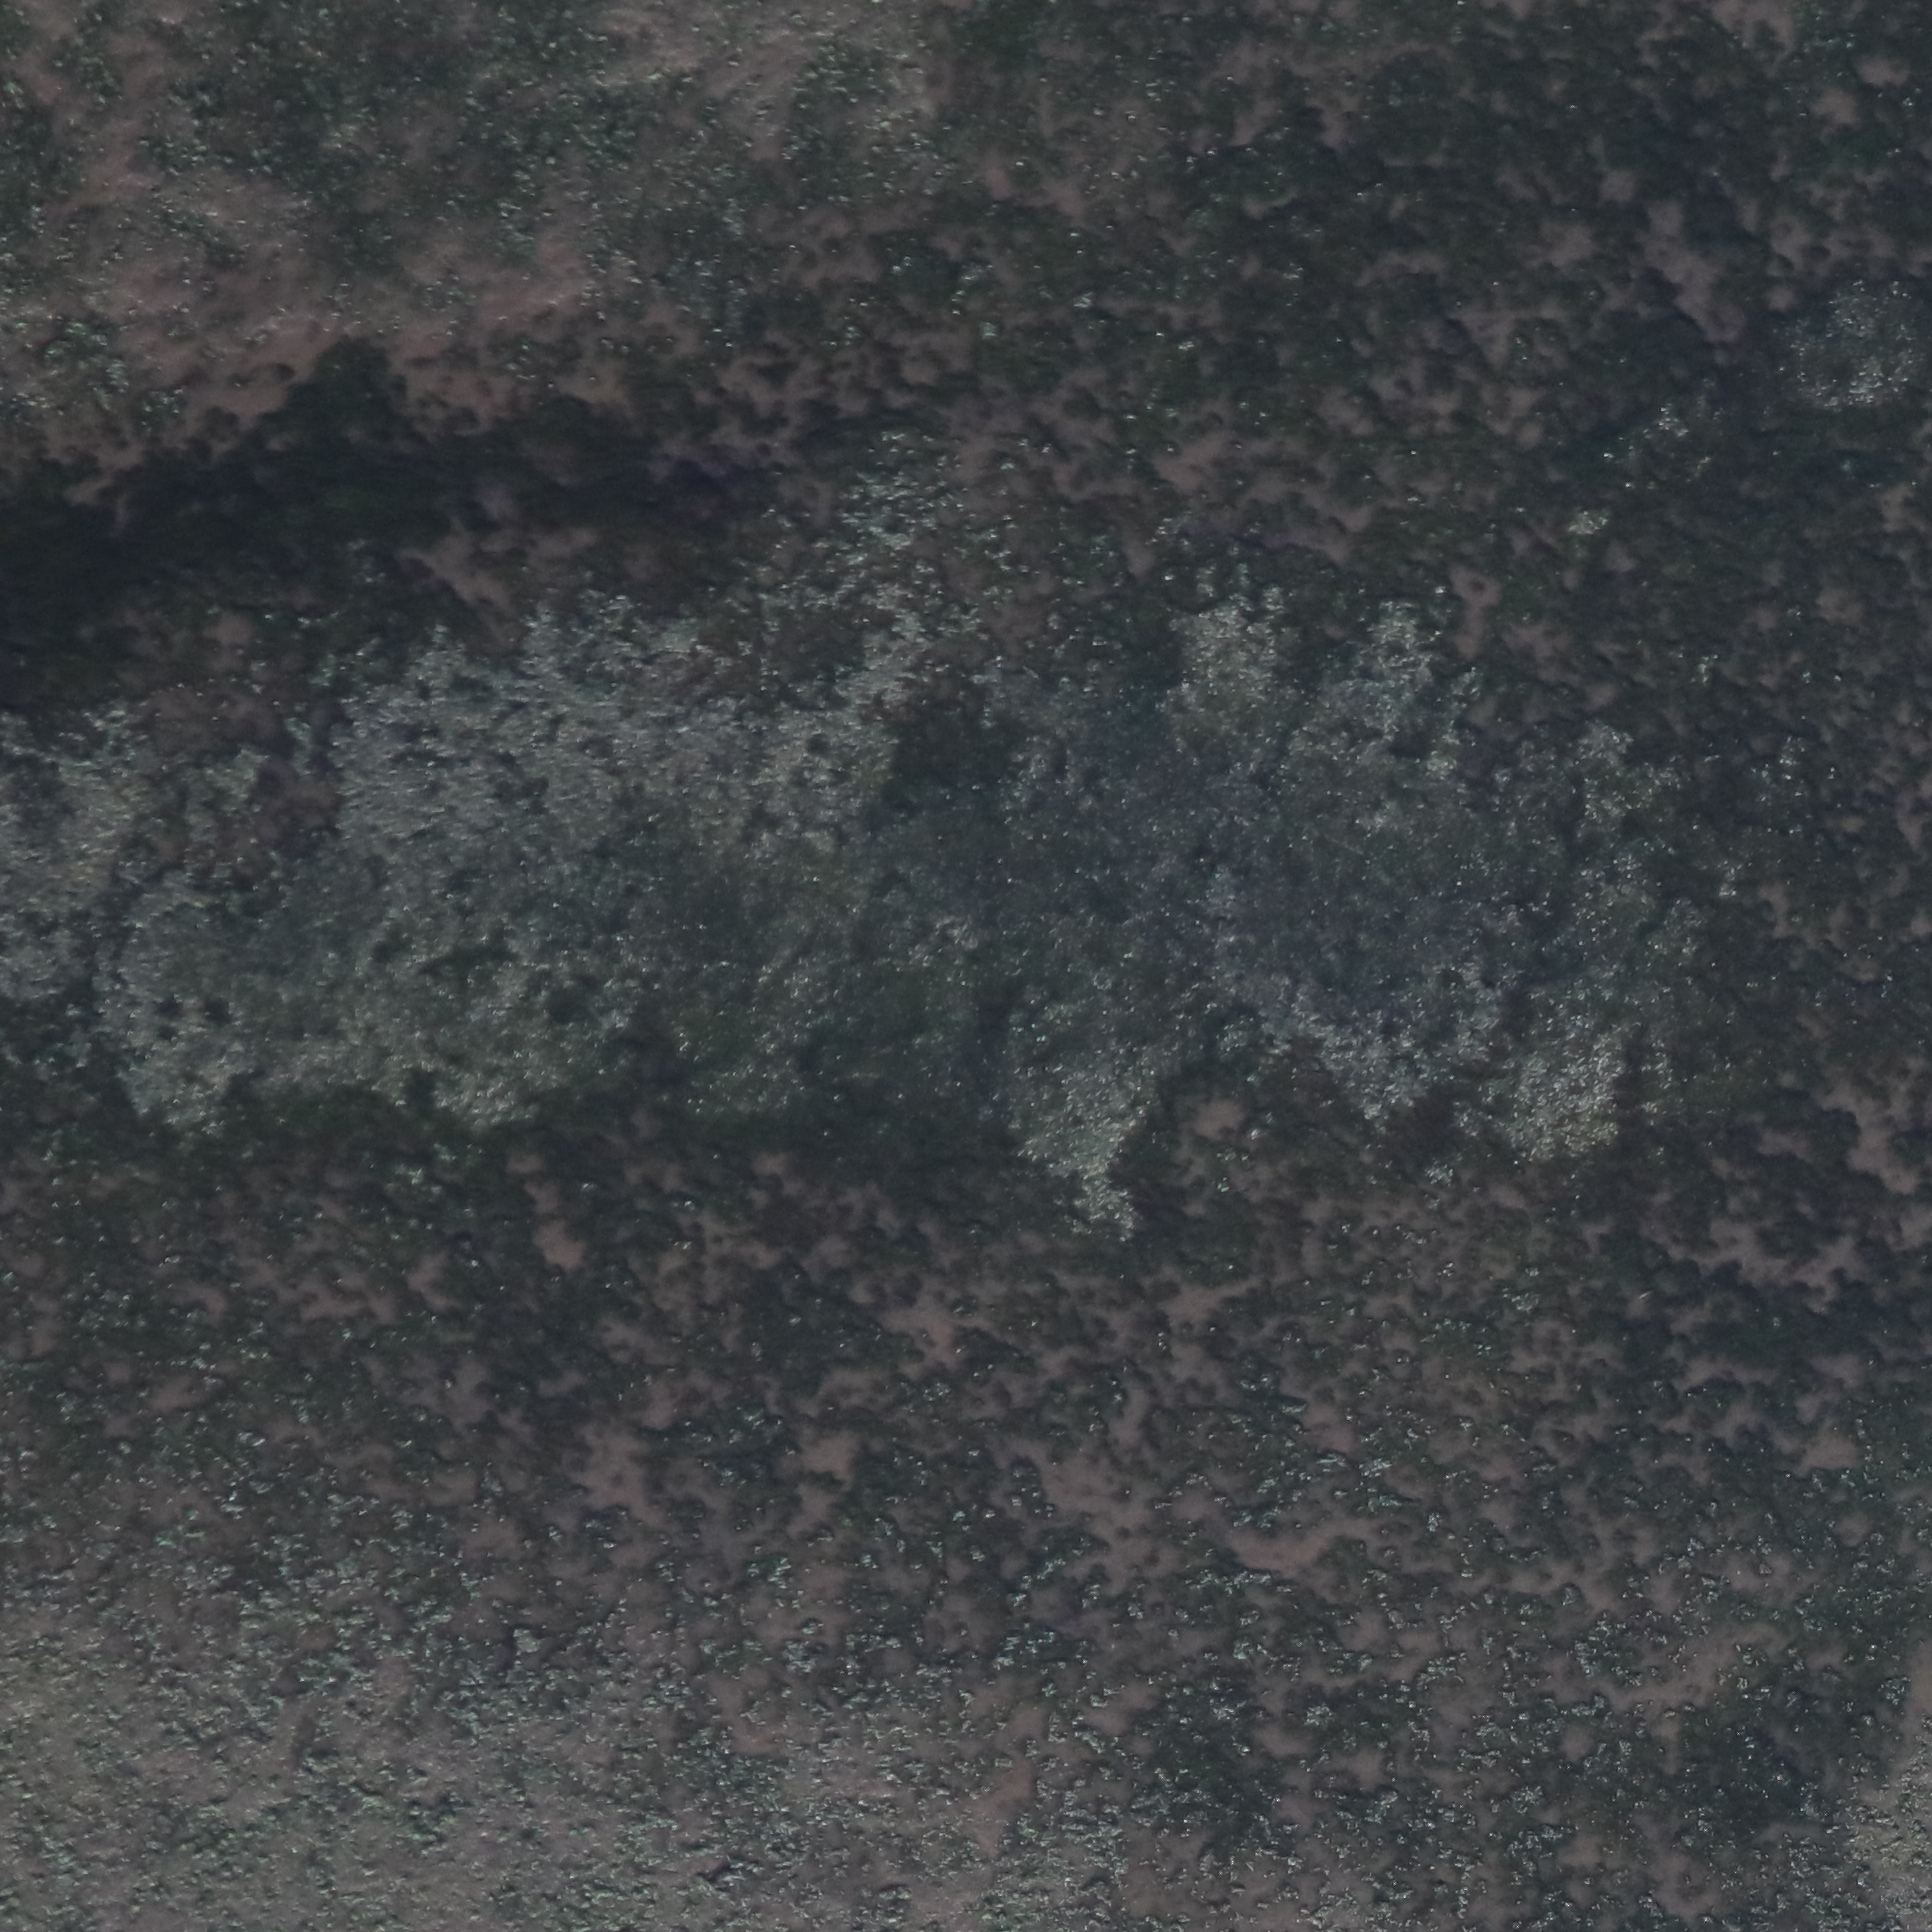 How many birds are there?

0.